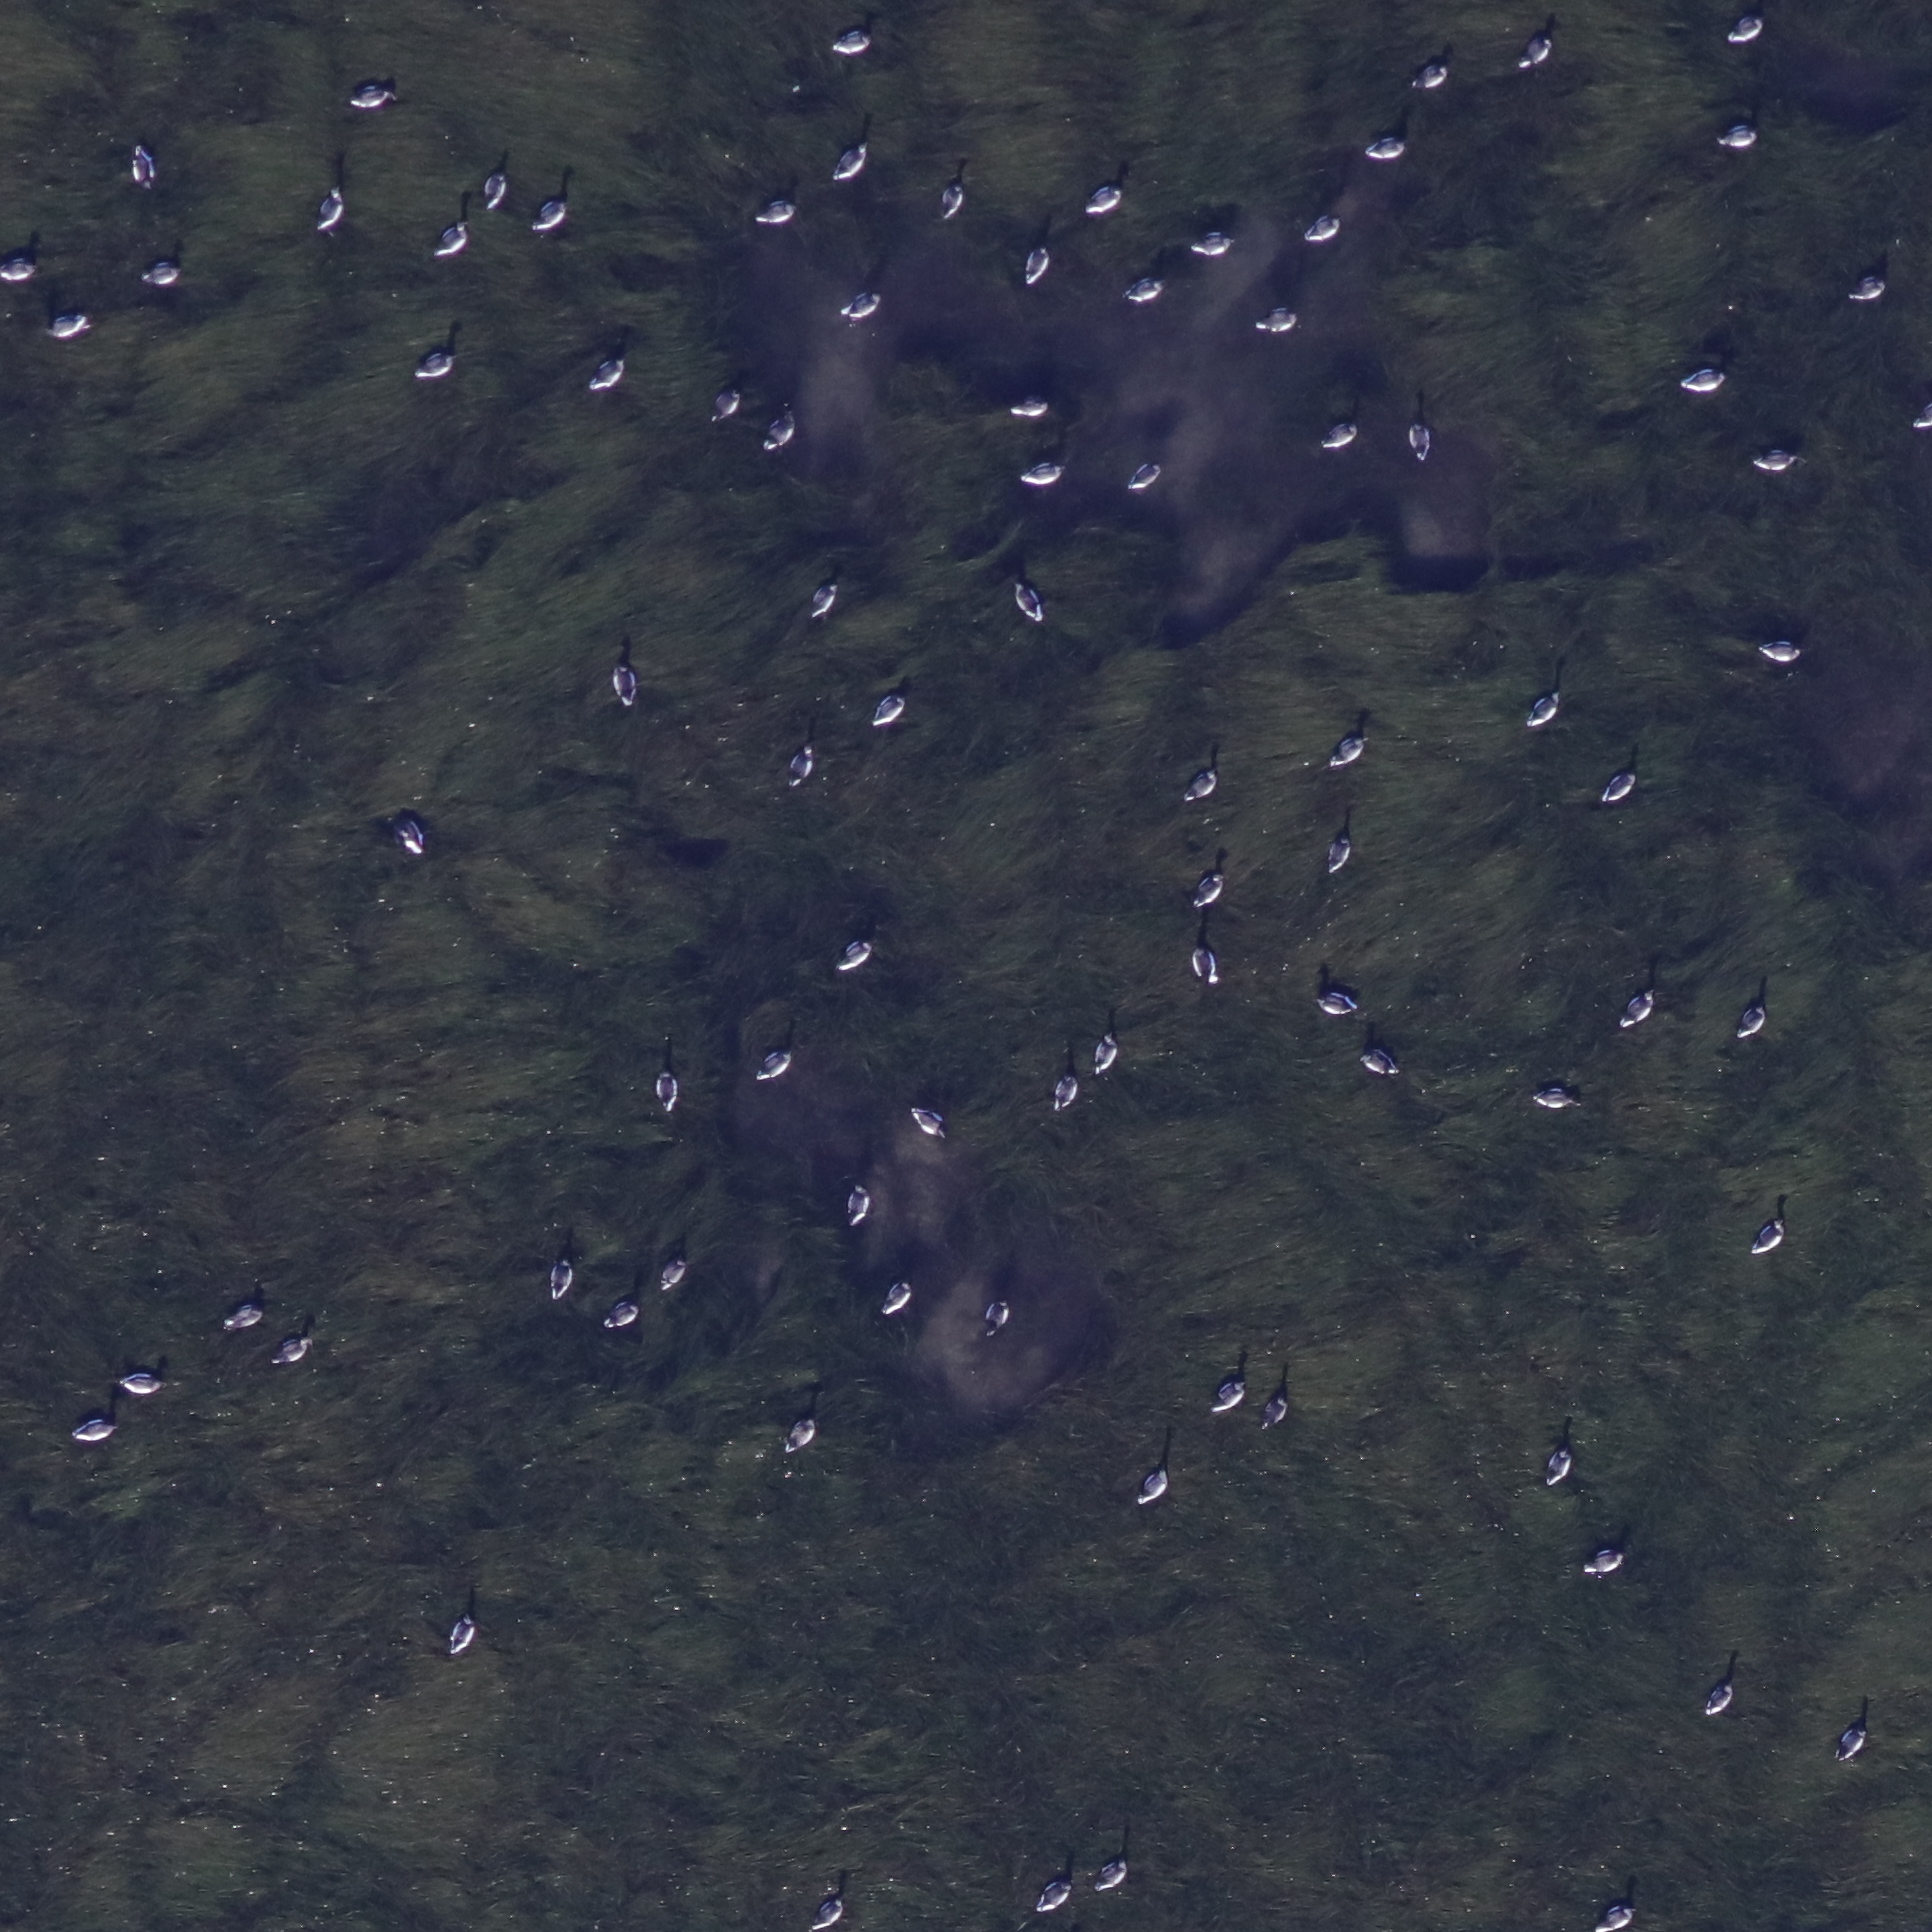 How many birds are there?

87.